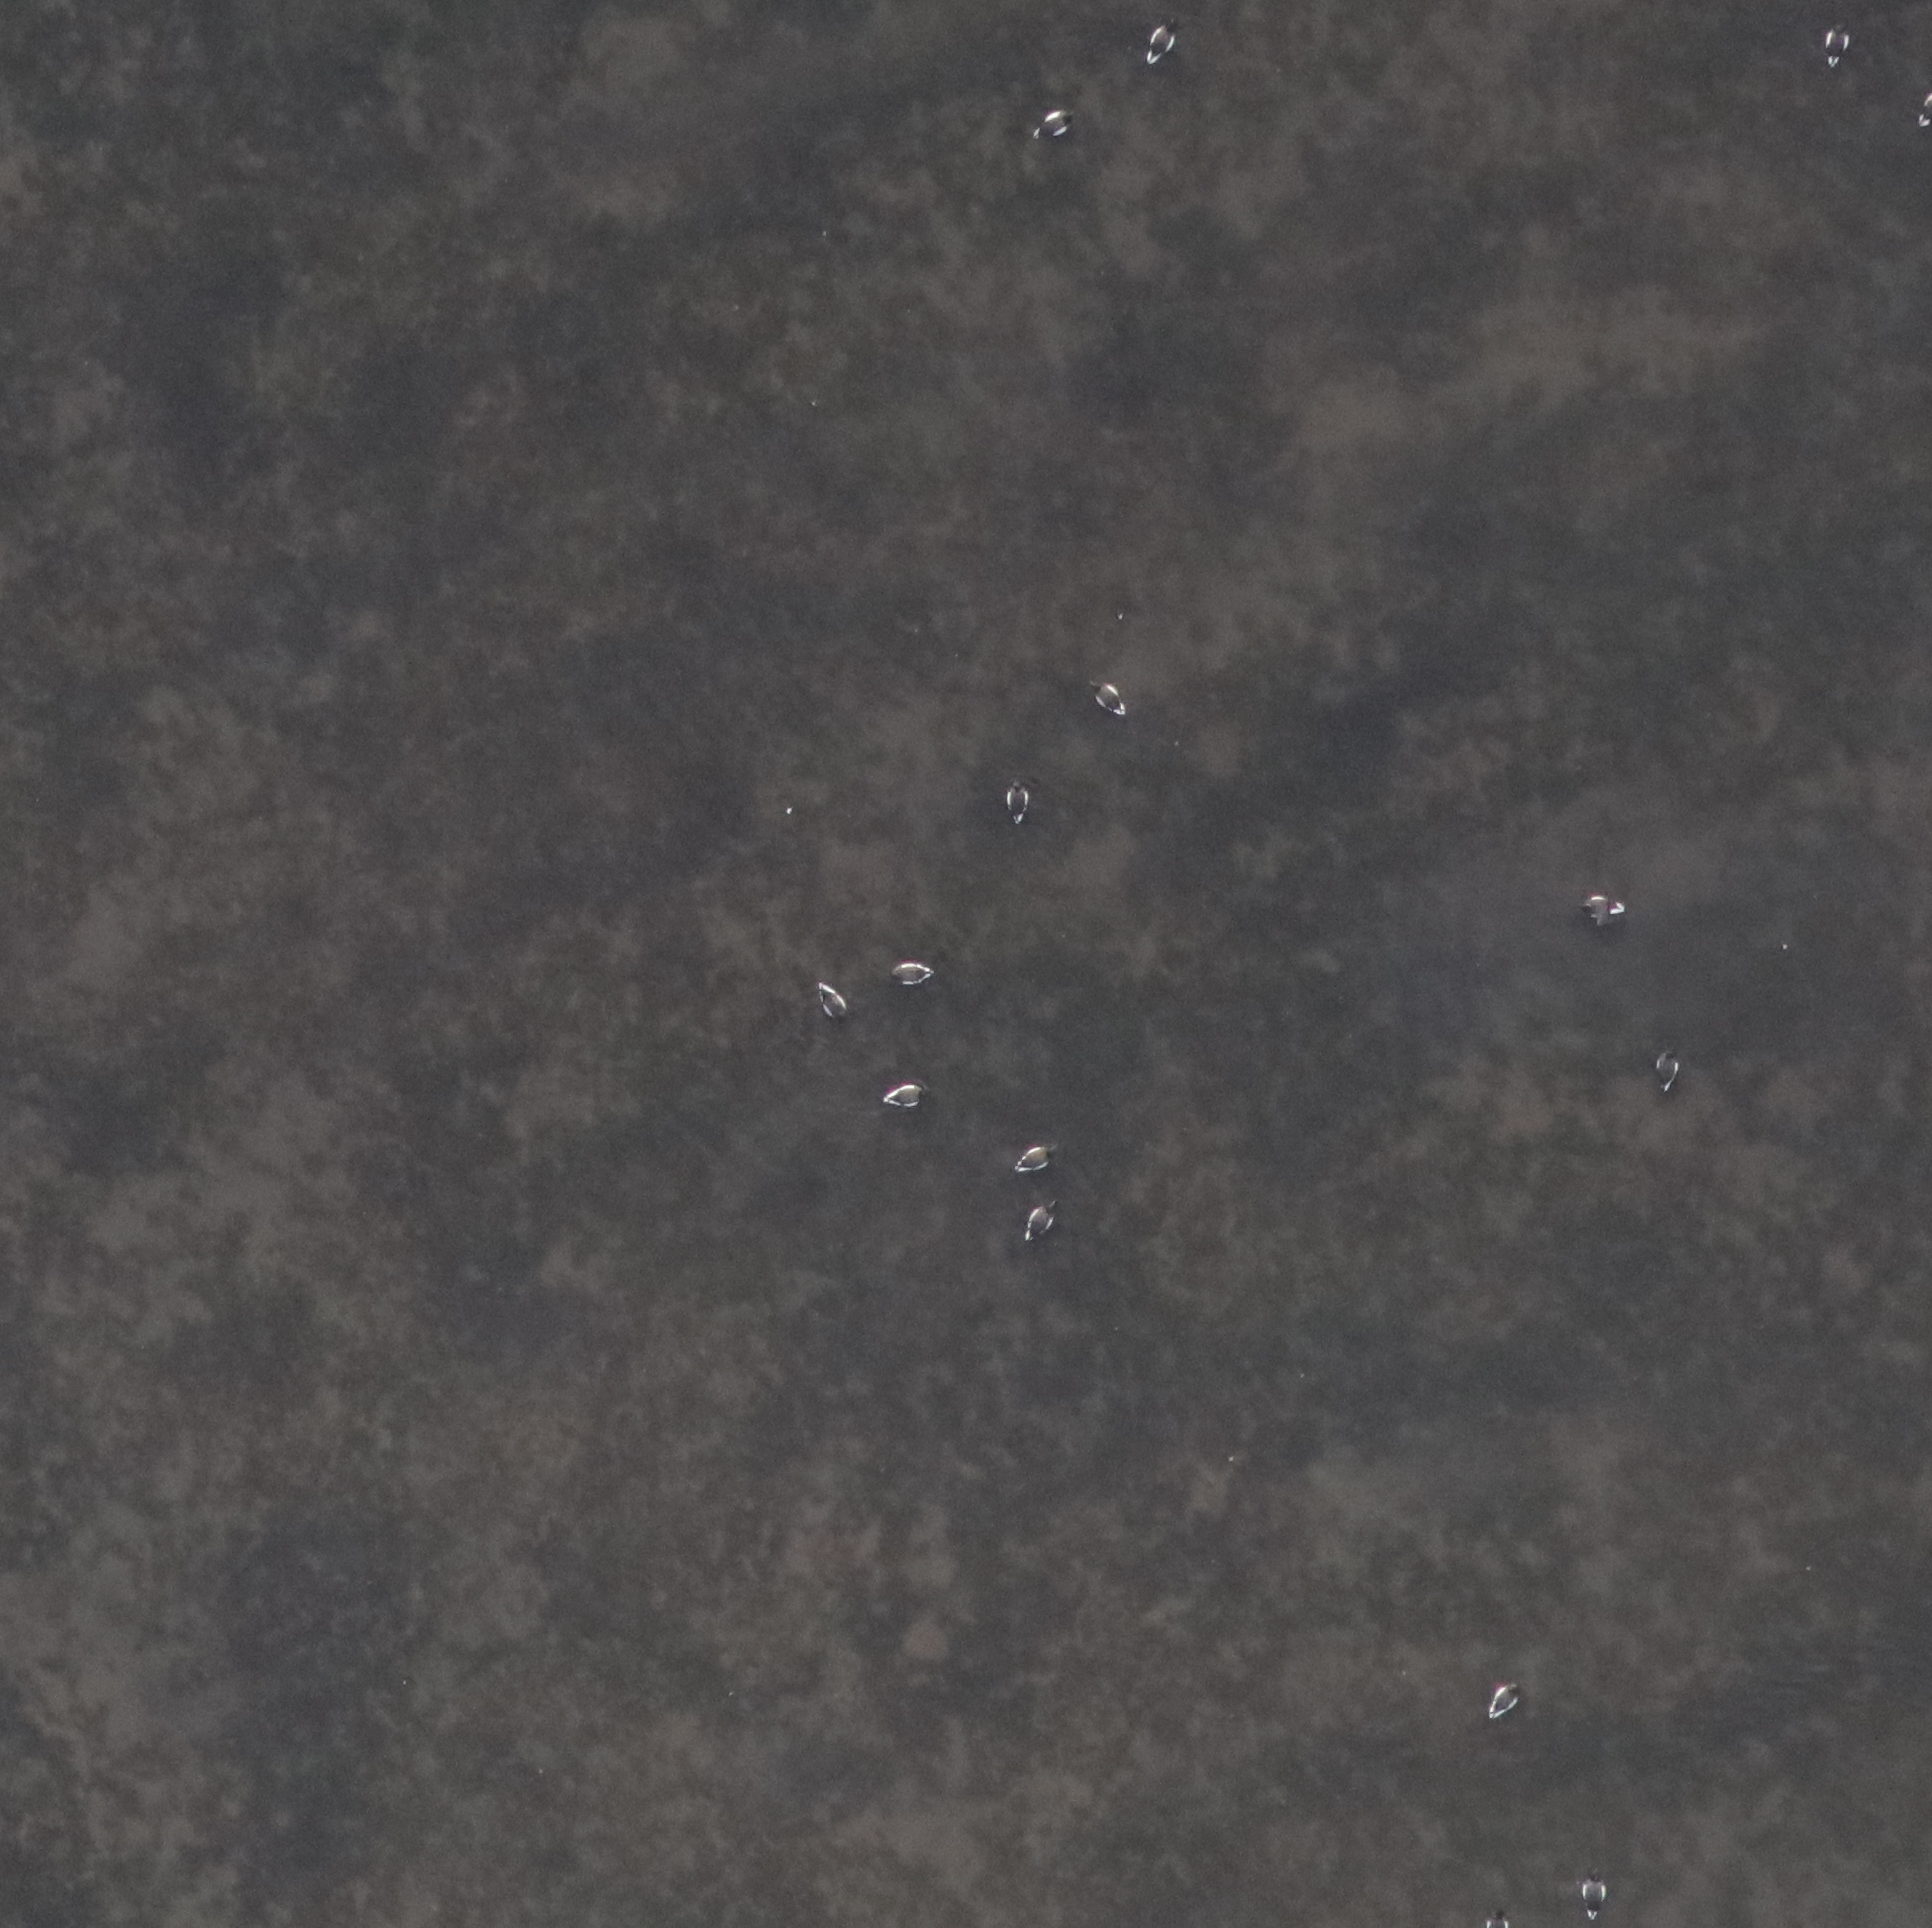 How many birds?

14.